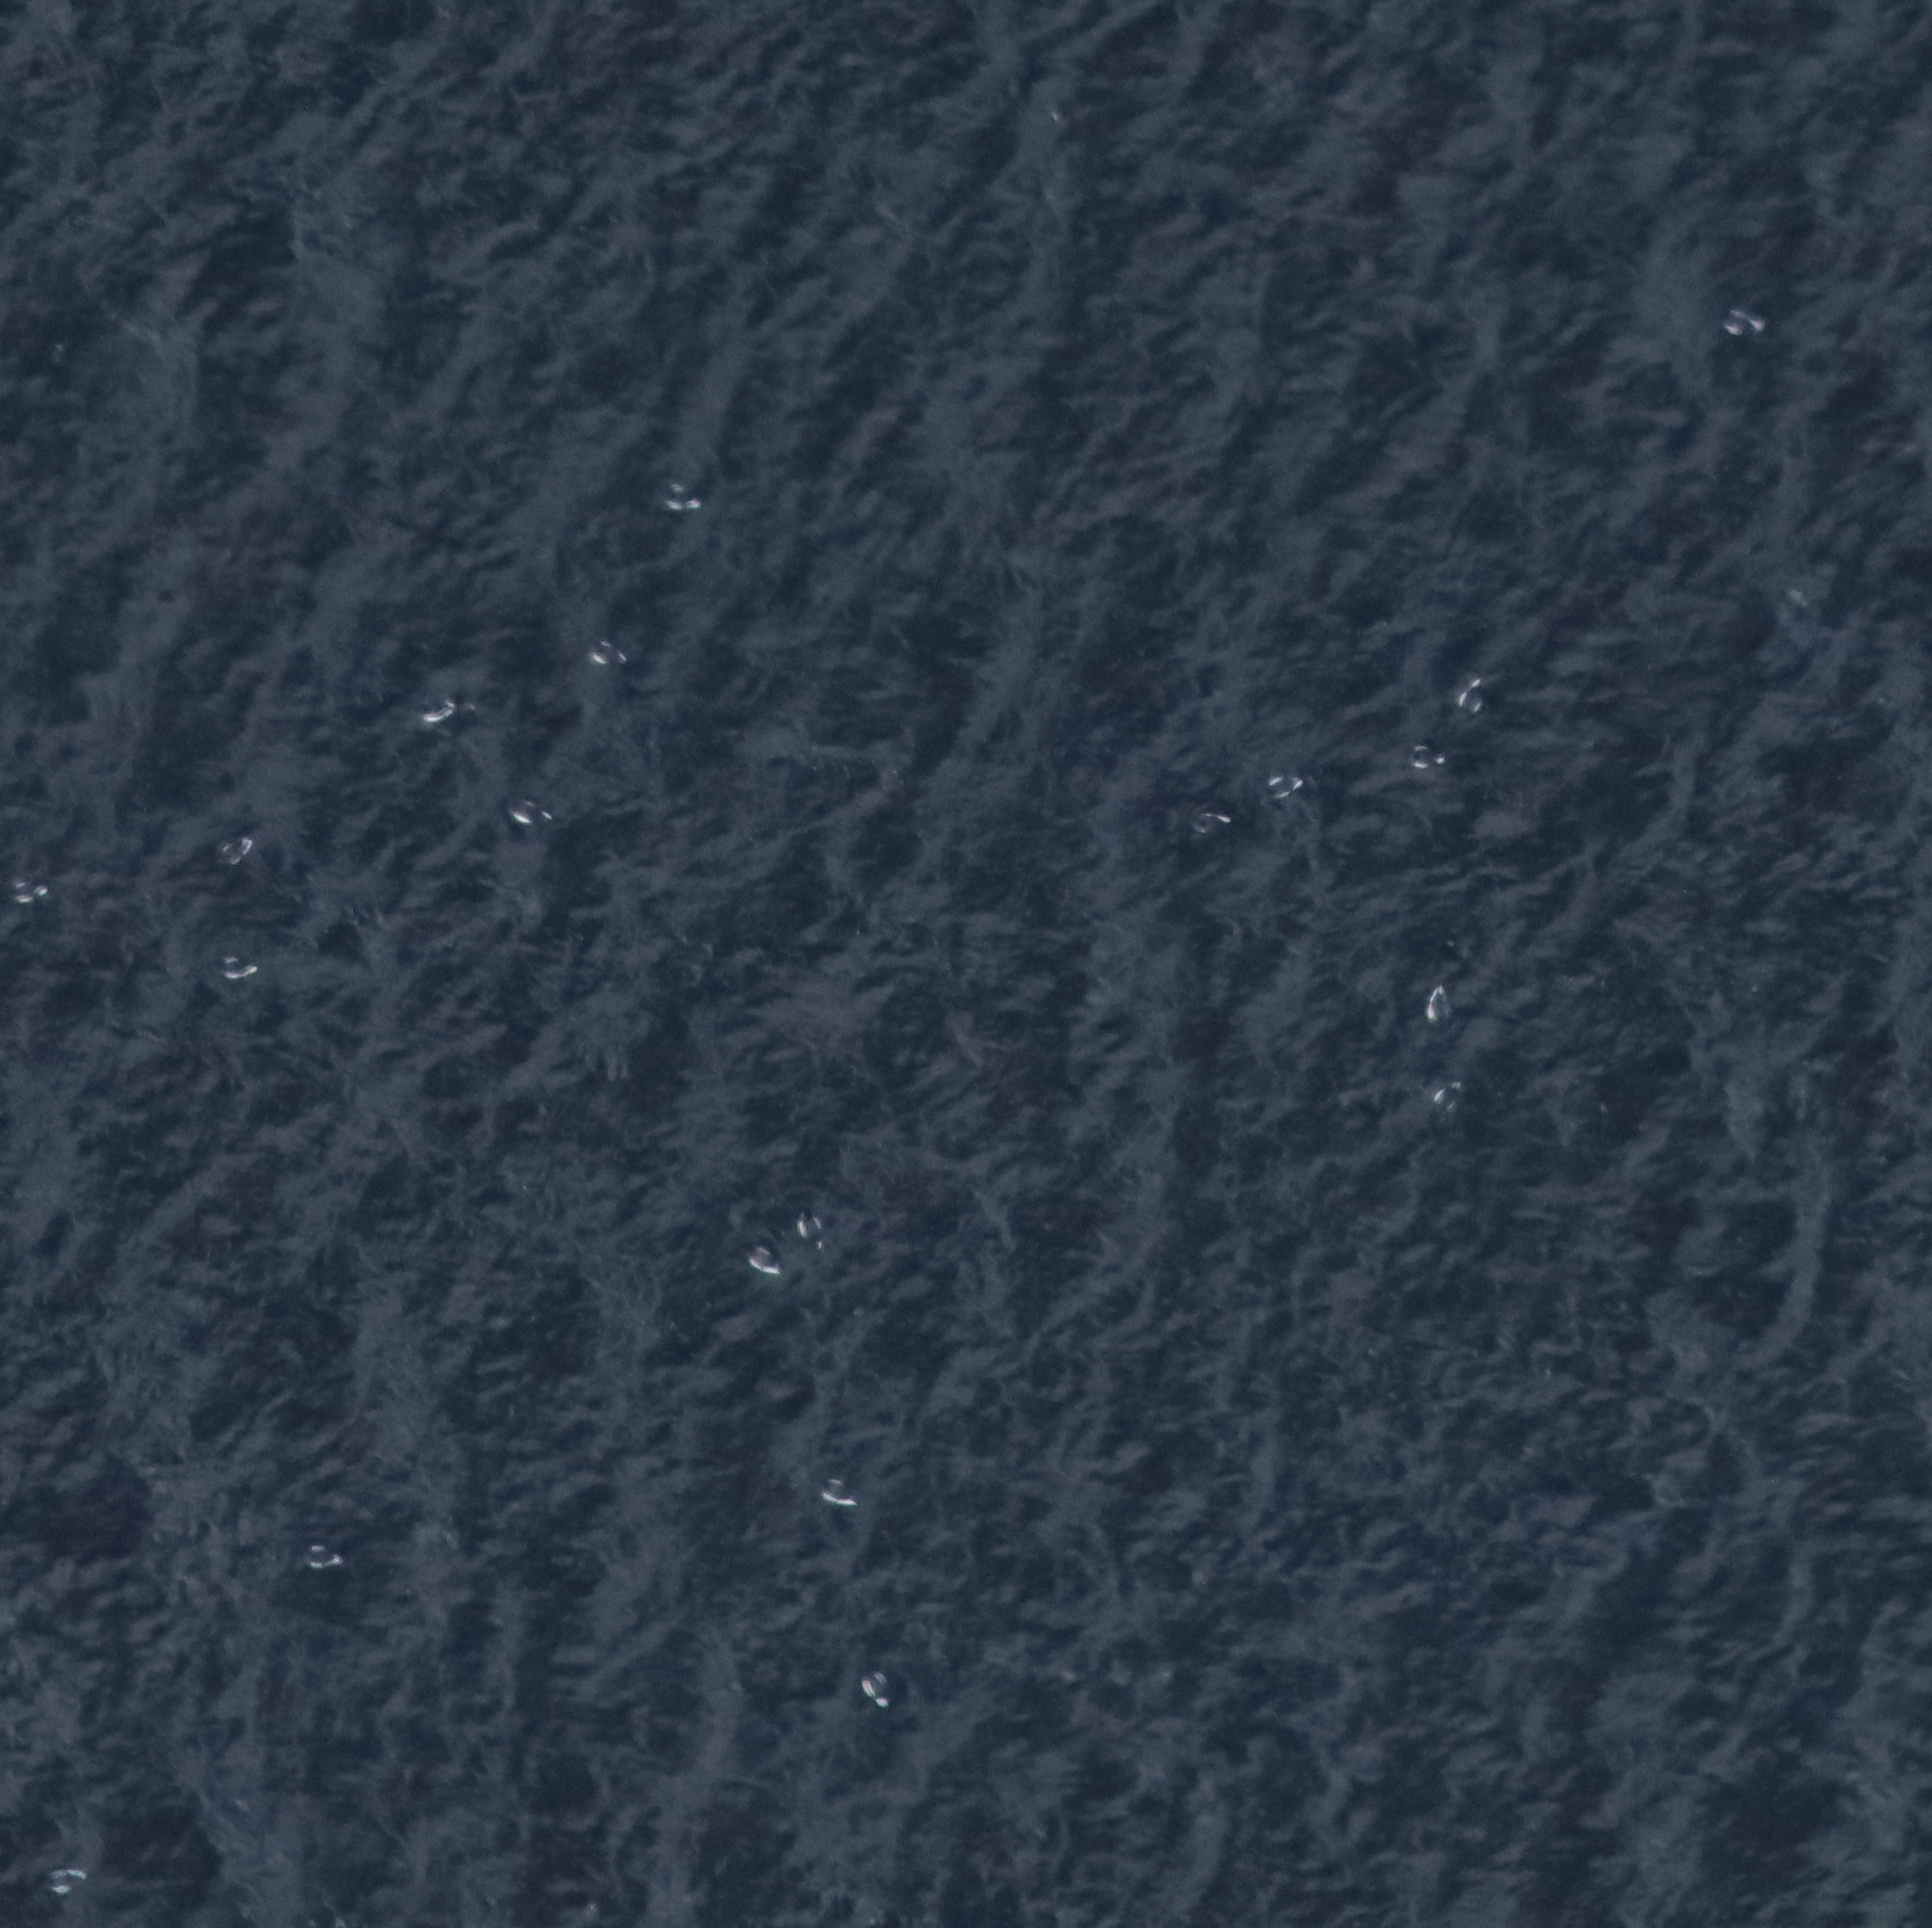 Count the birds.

20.